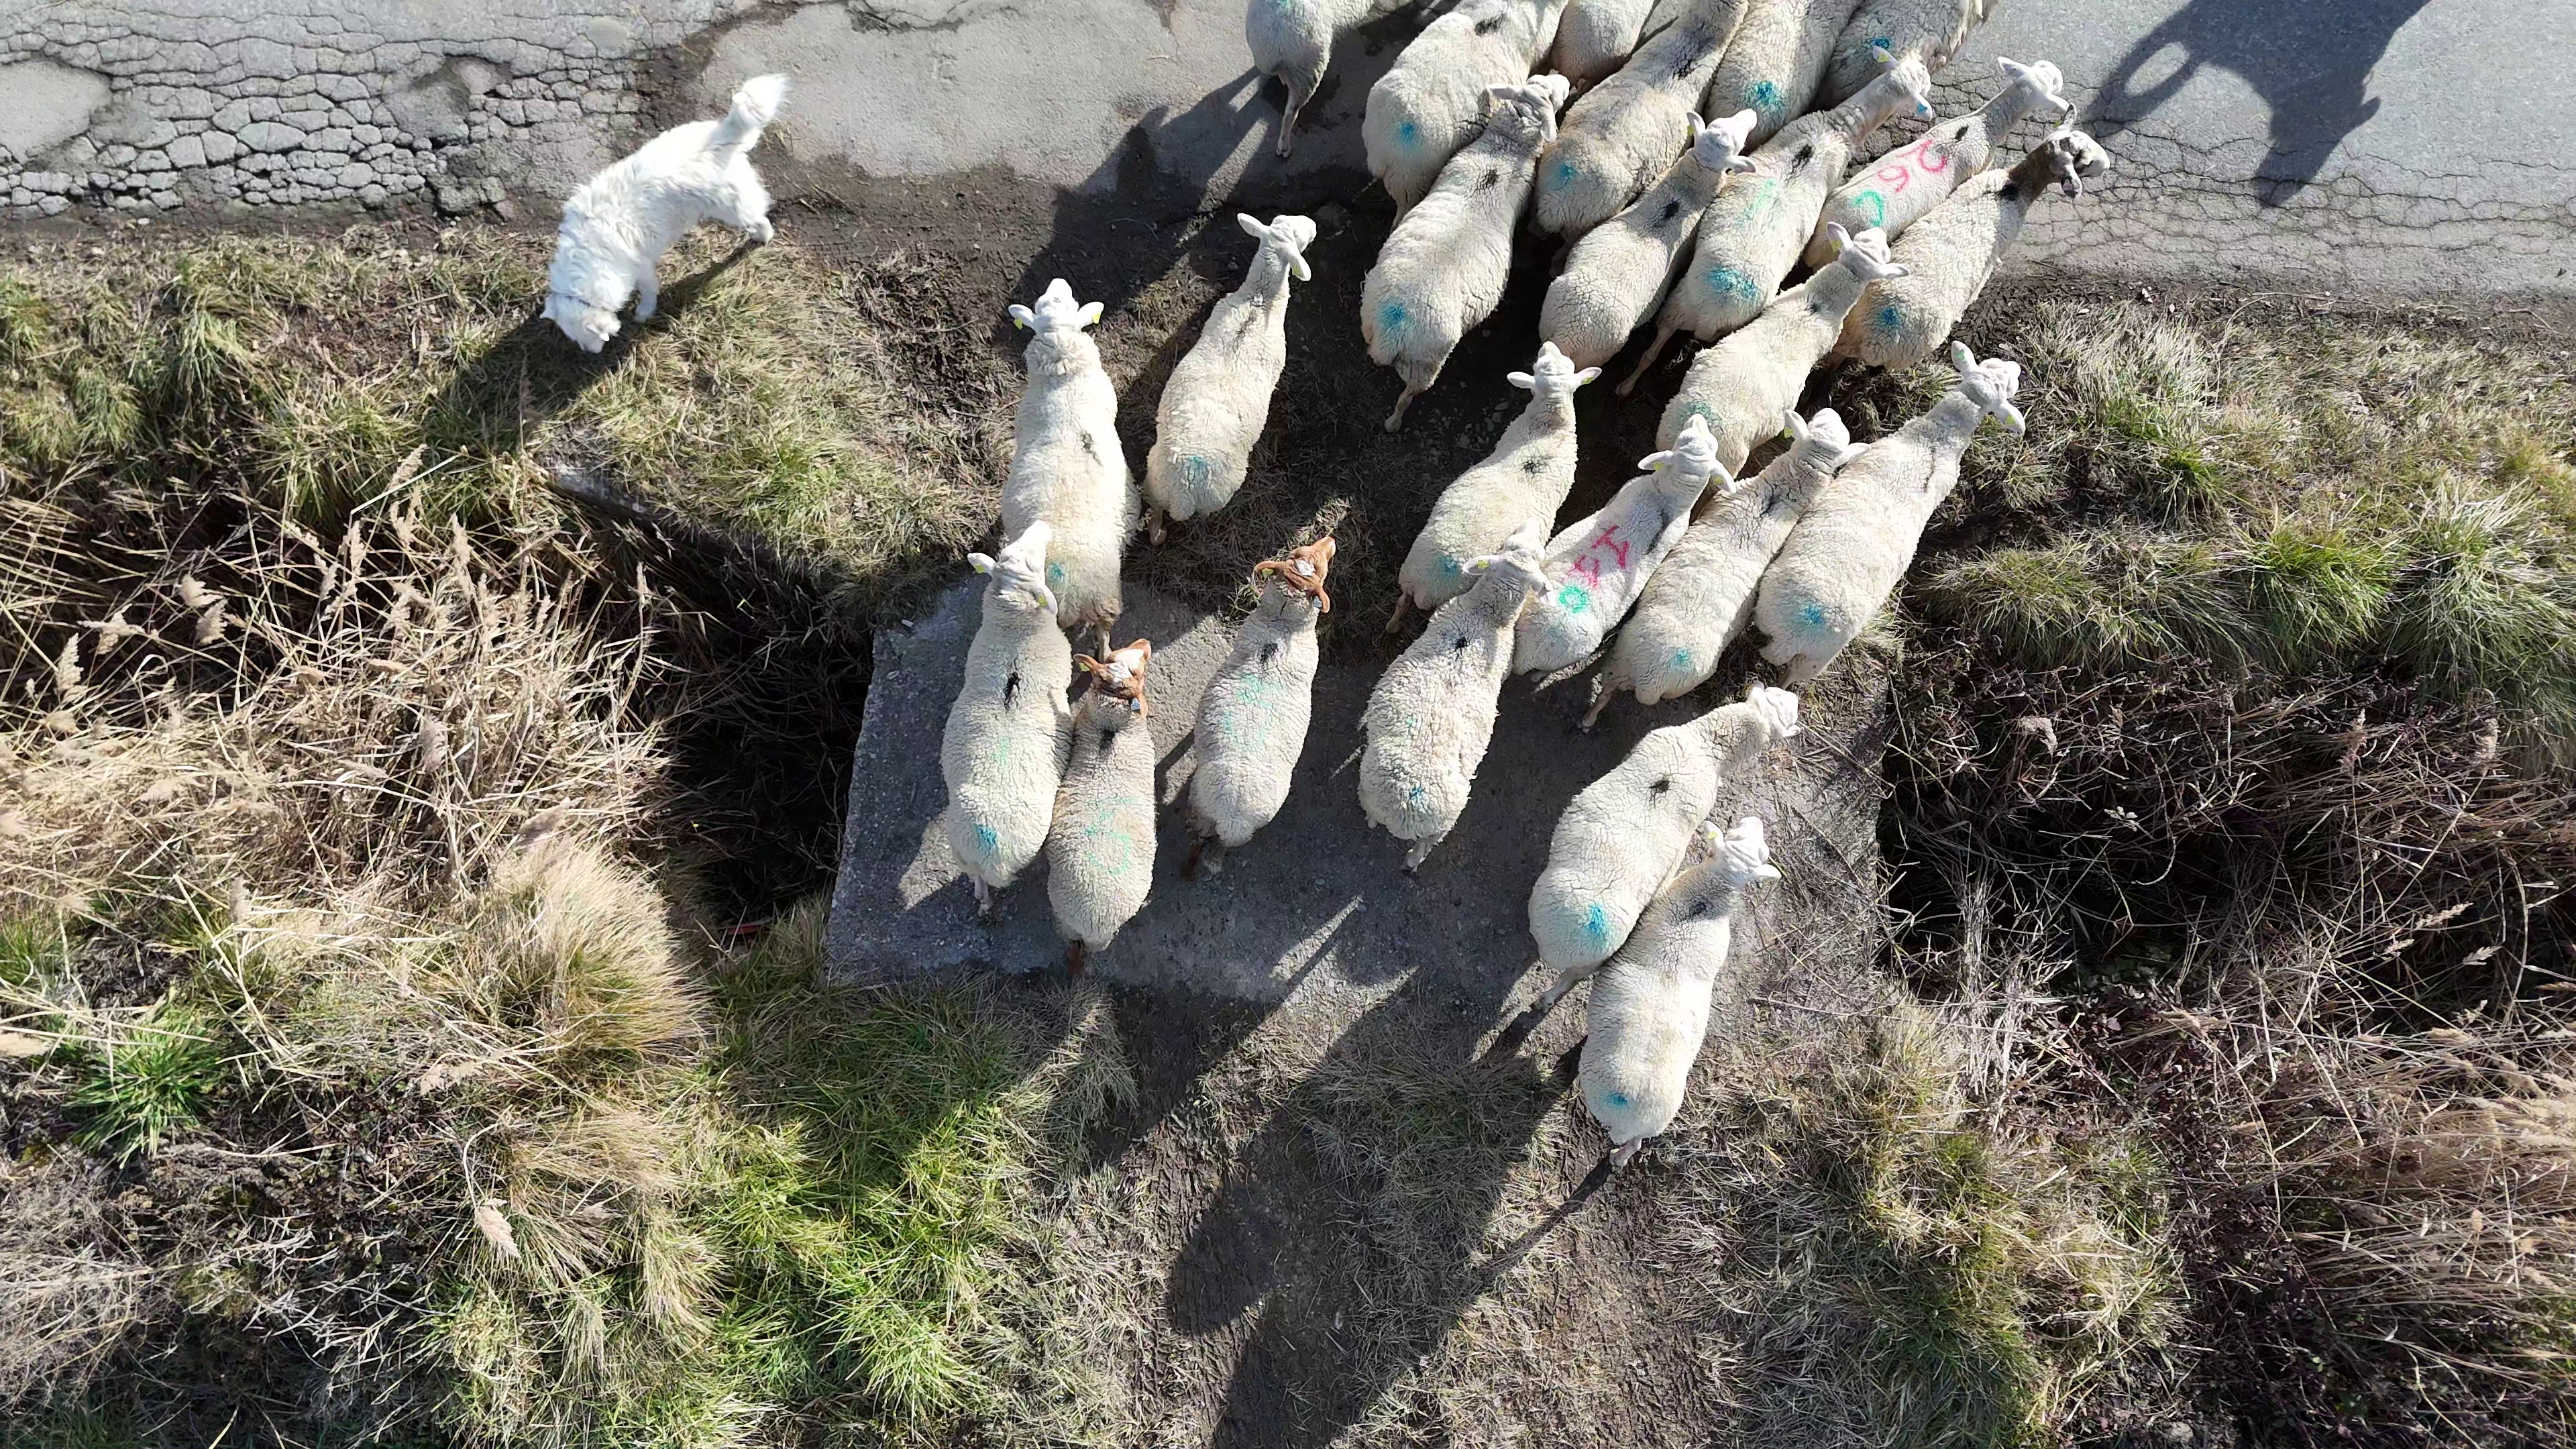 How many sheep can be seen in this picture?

24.